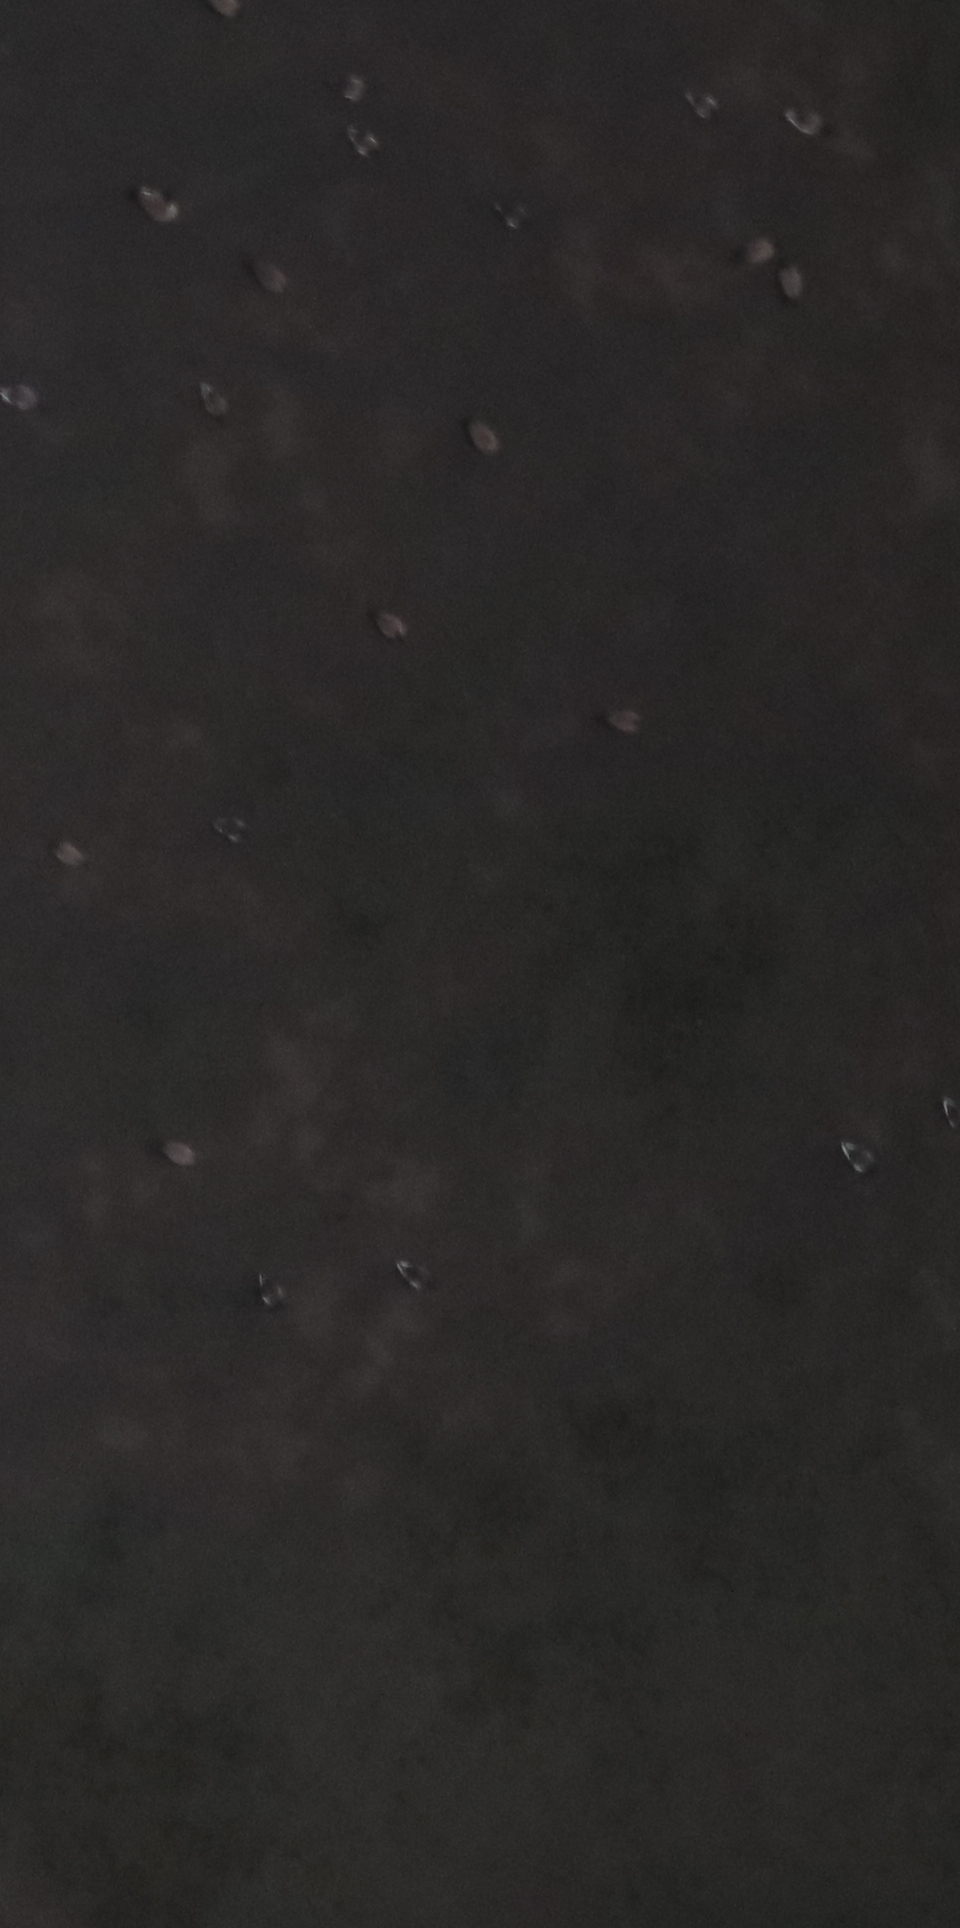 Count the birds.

19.